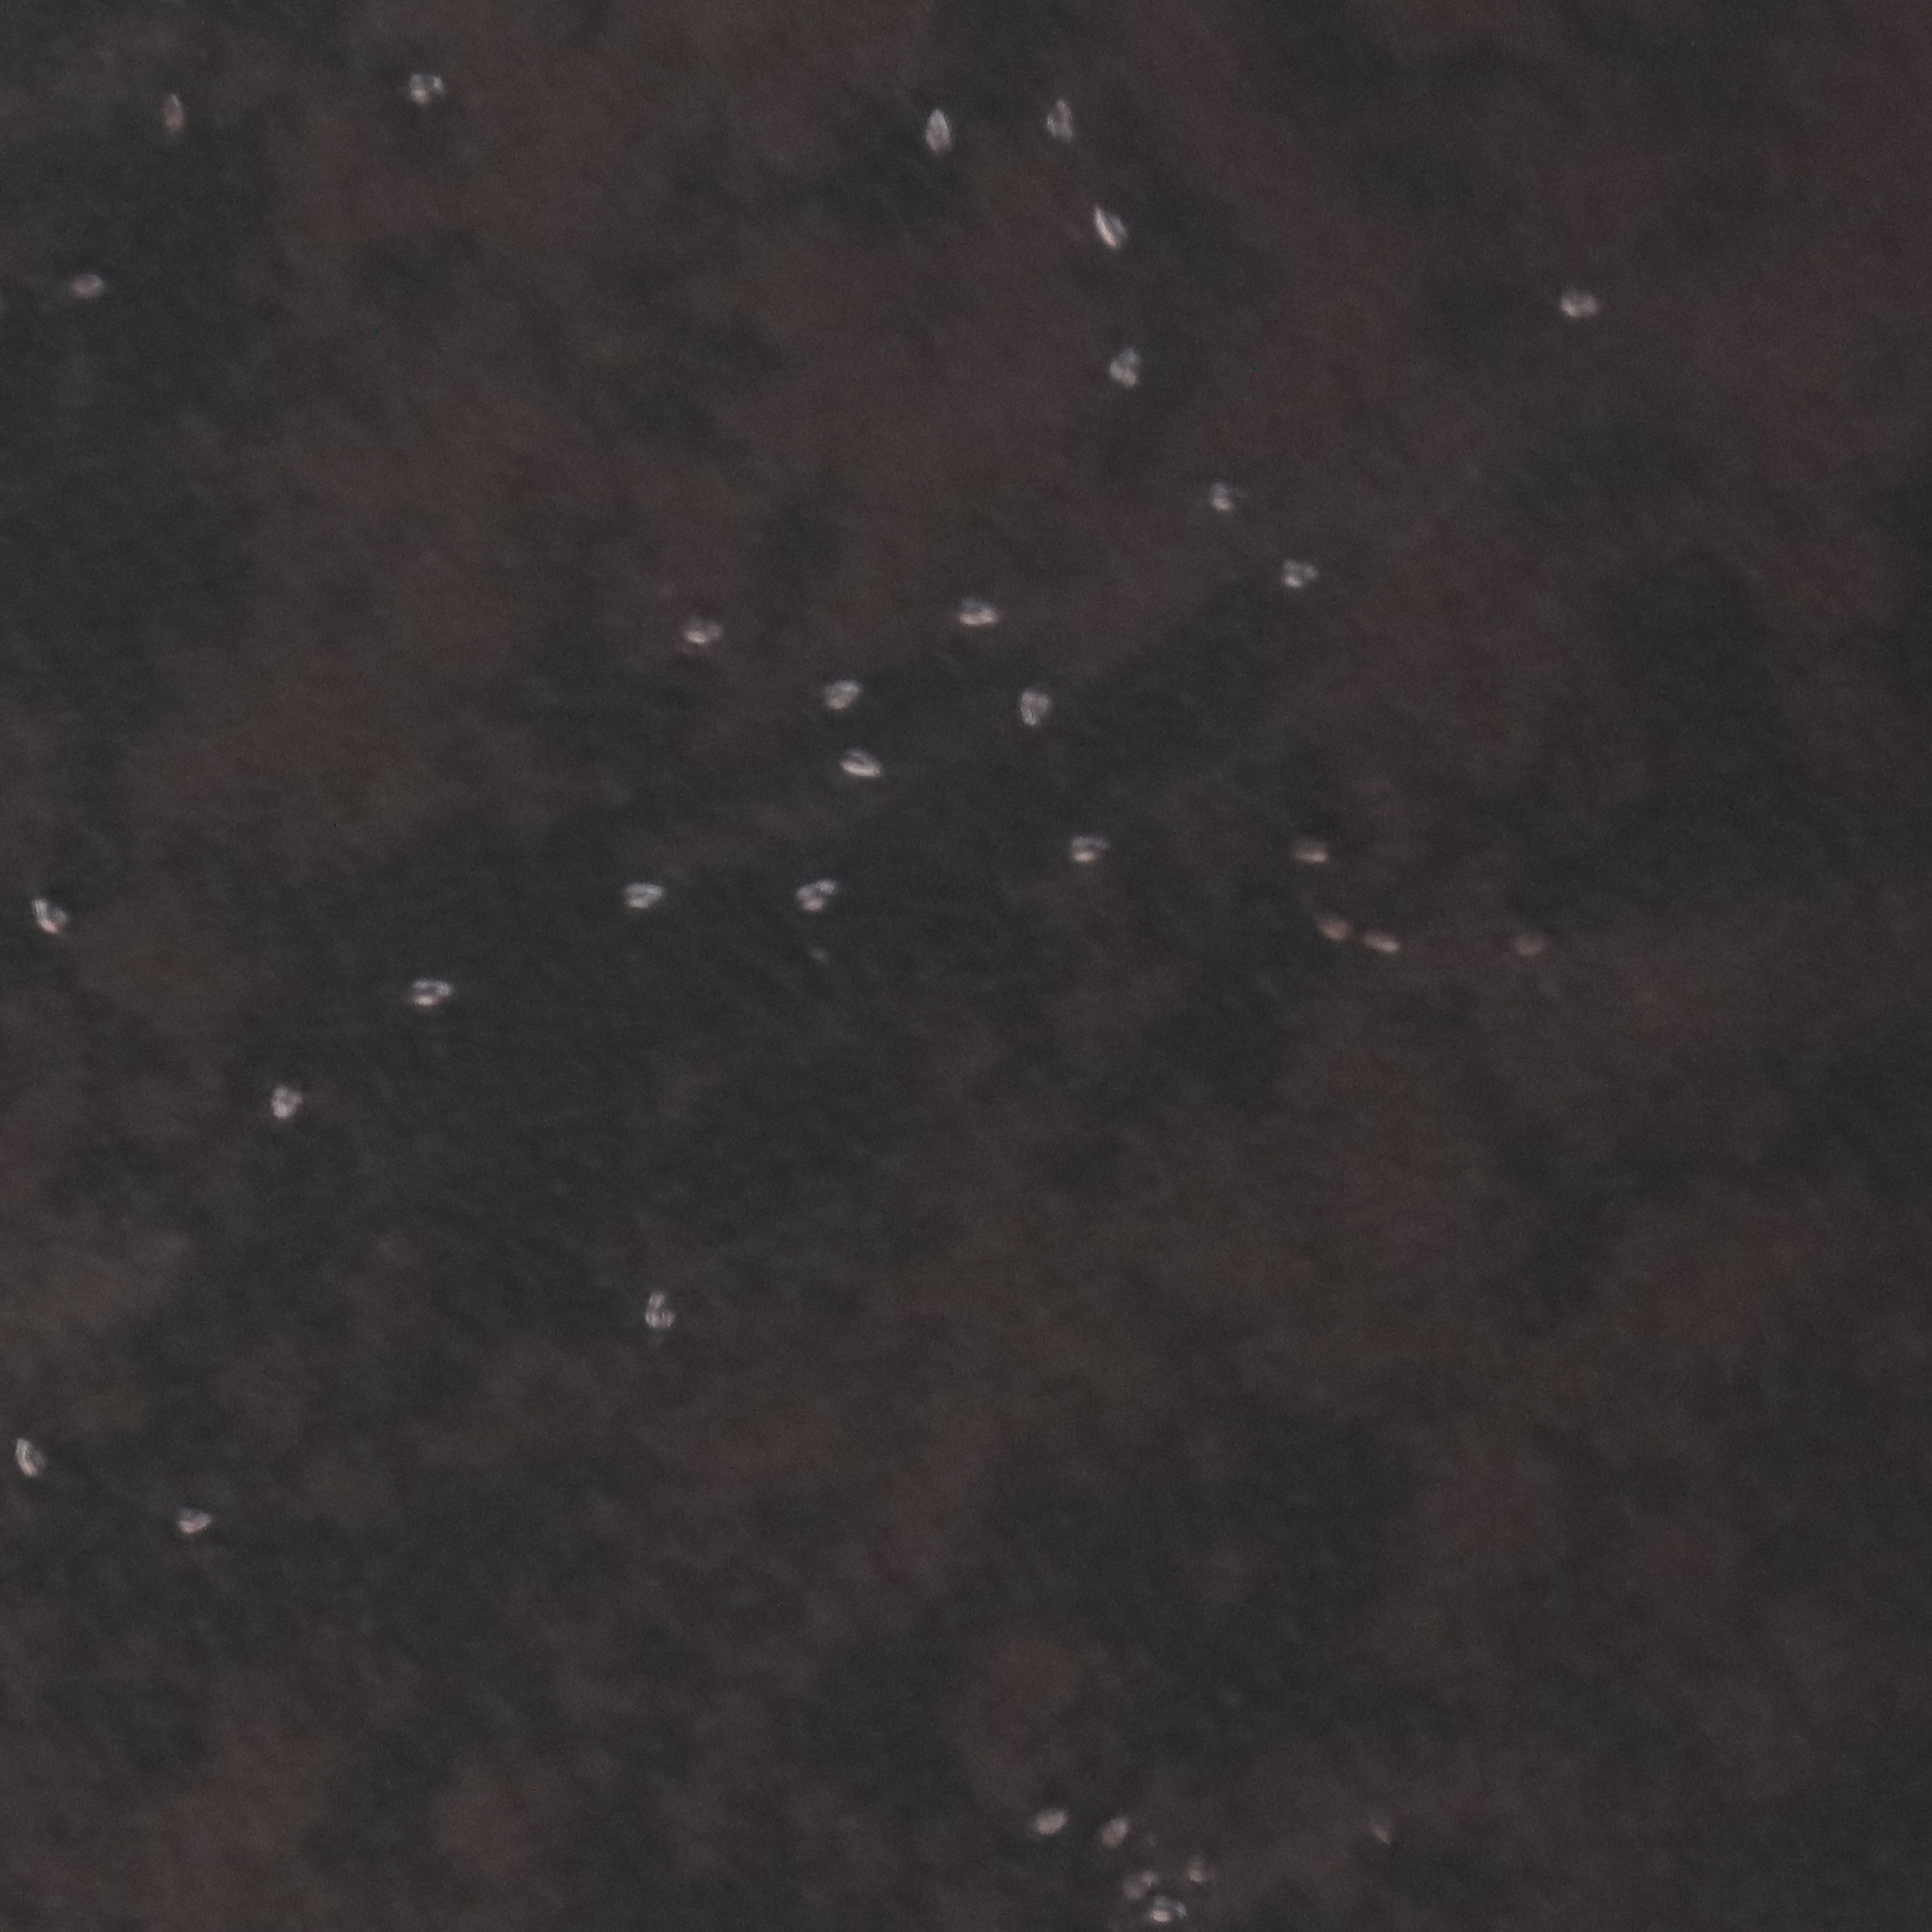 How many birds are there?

33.